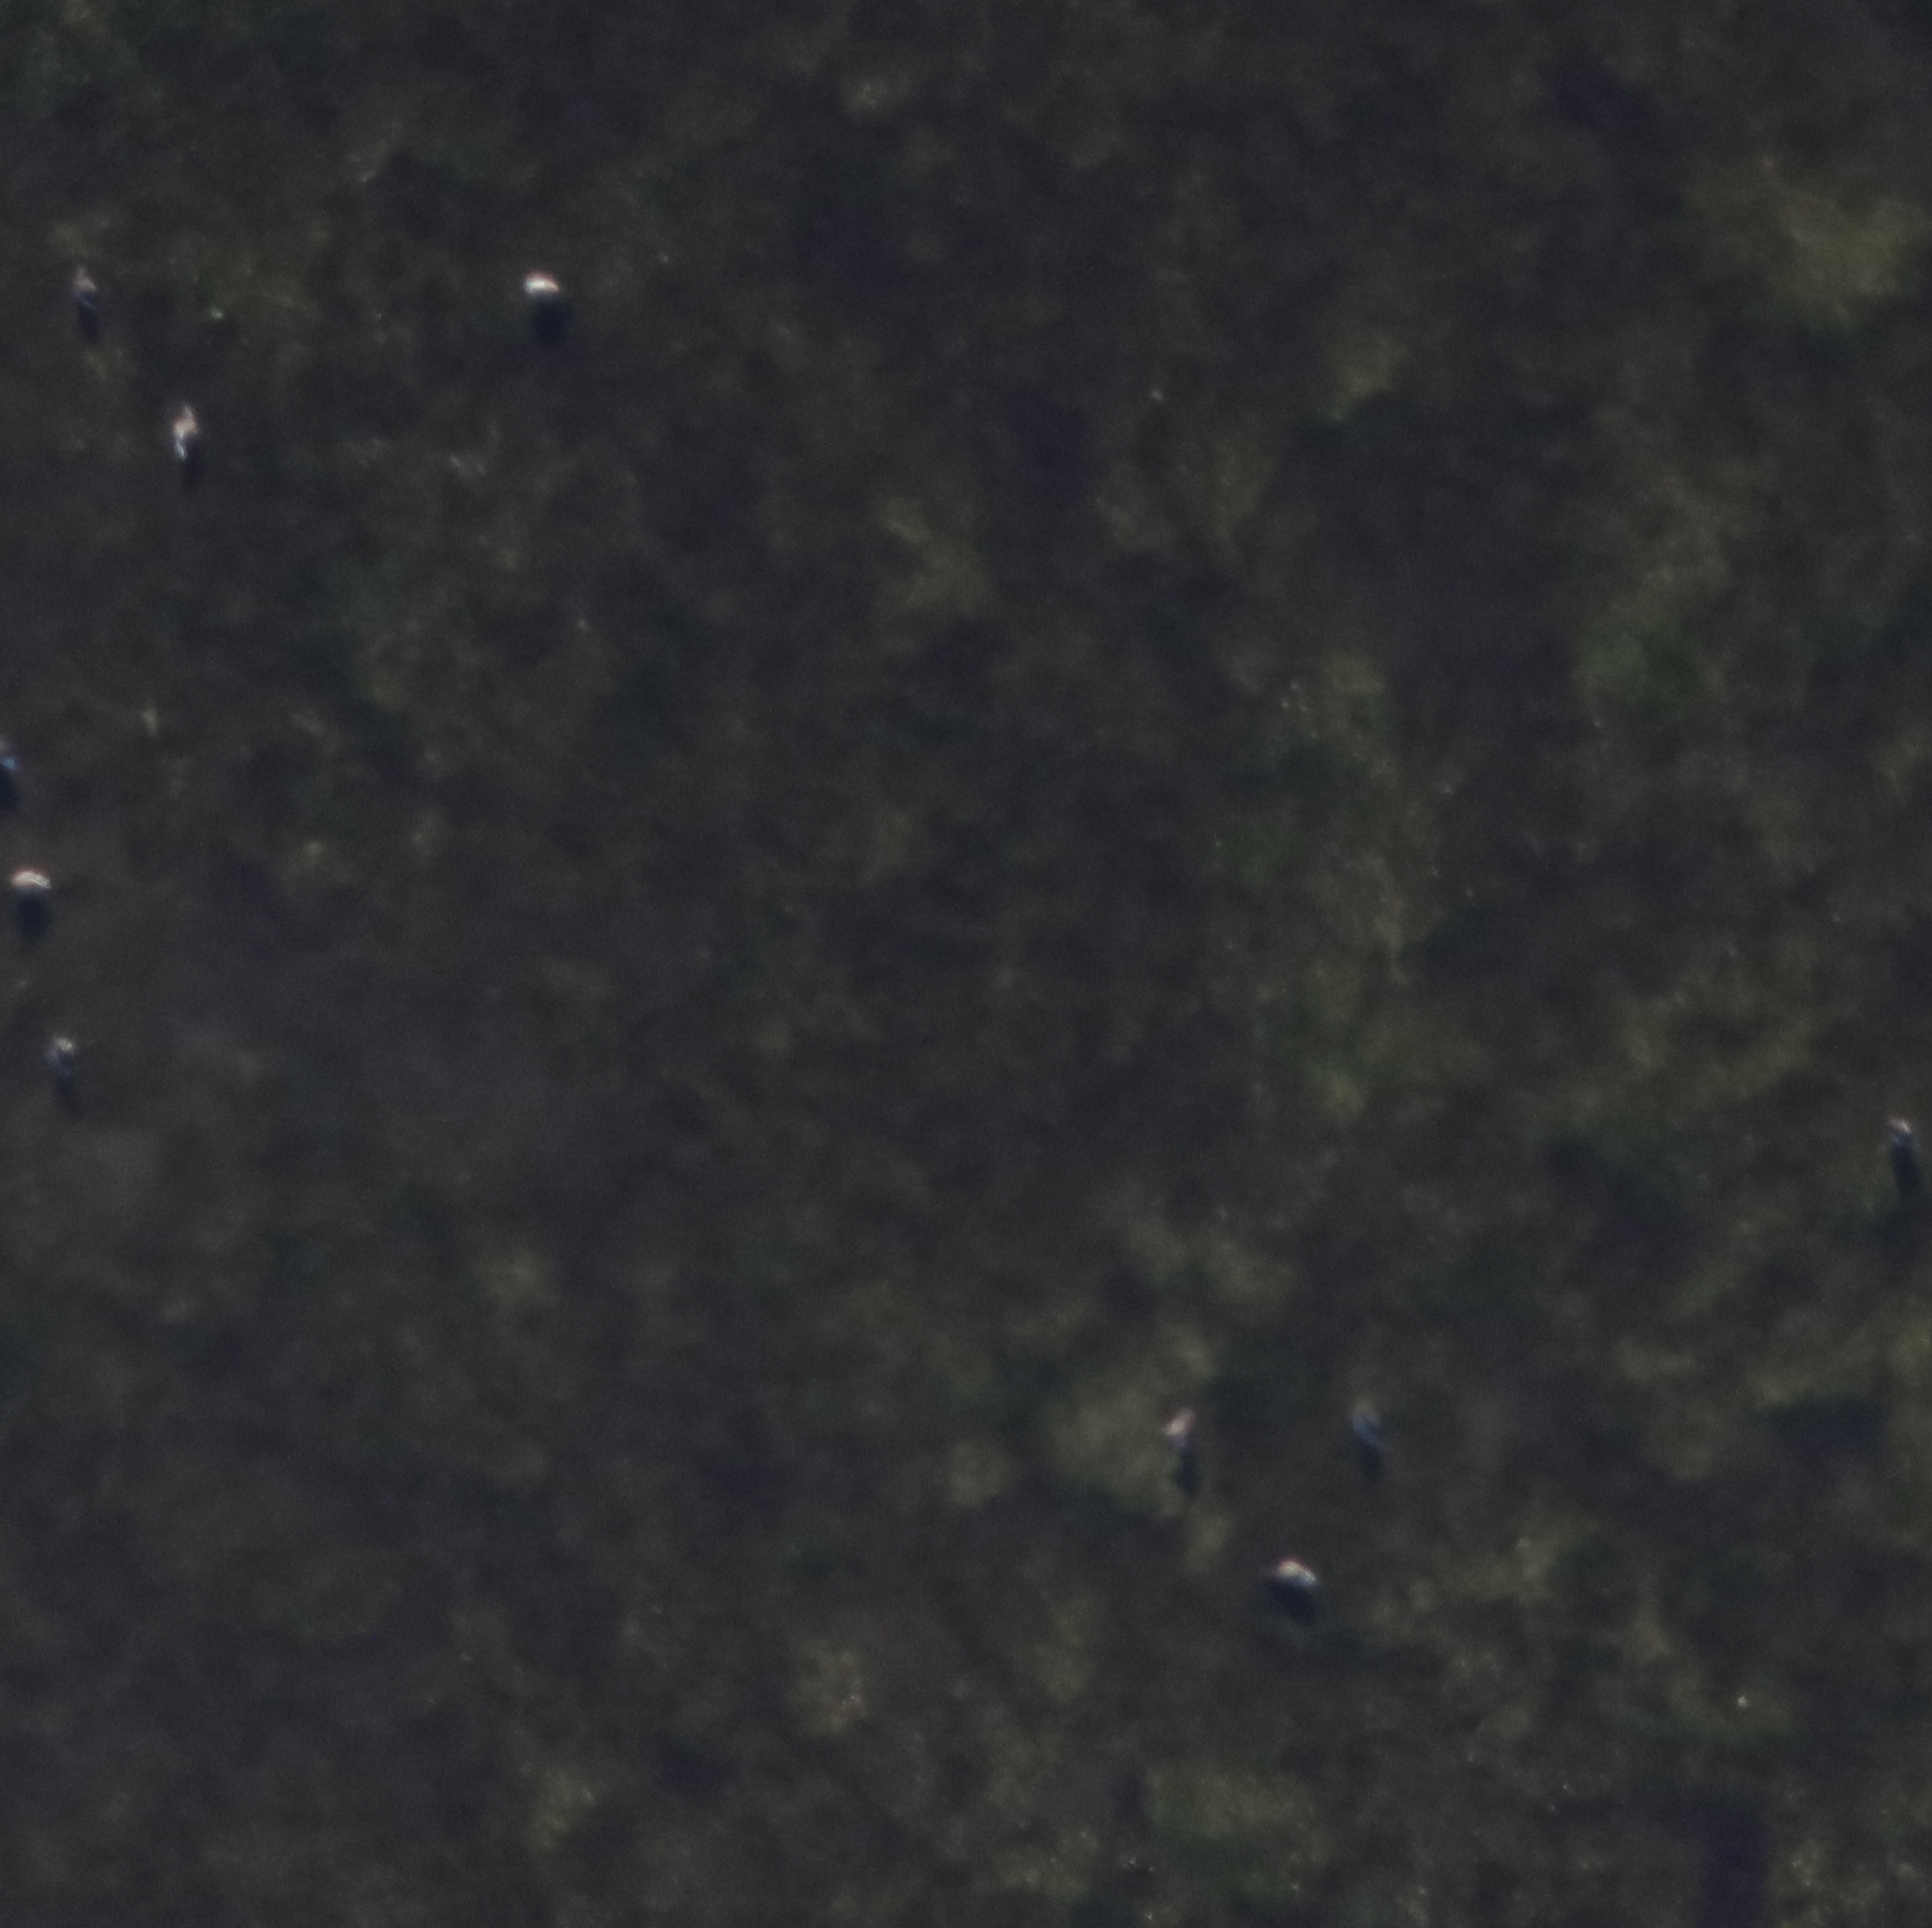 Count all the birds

10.